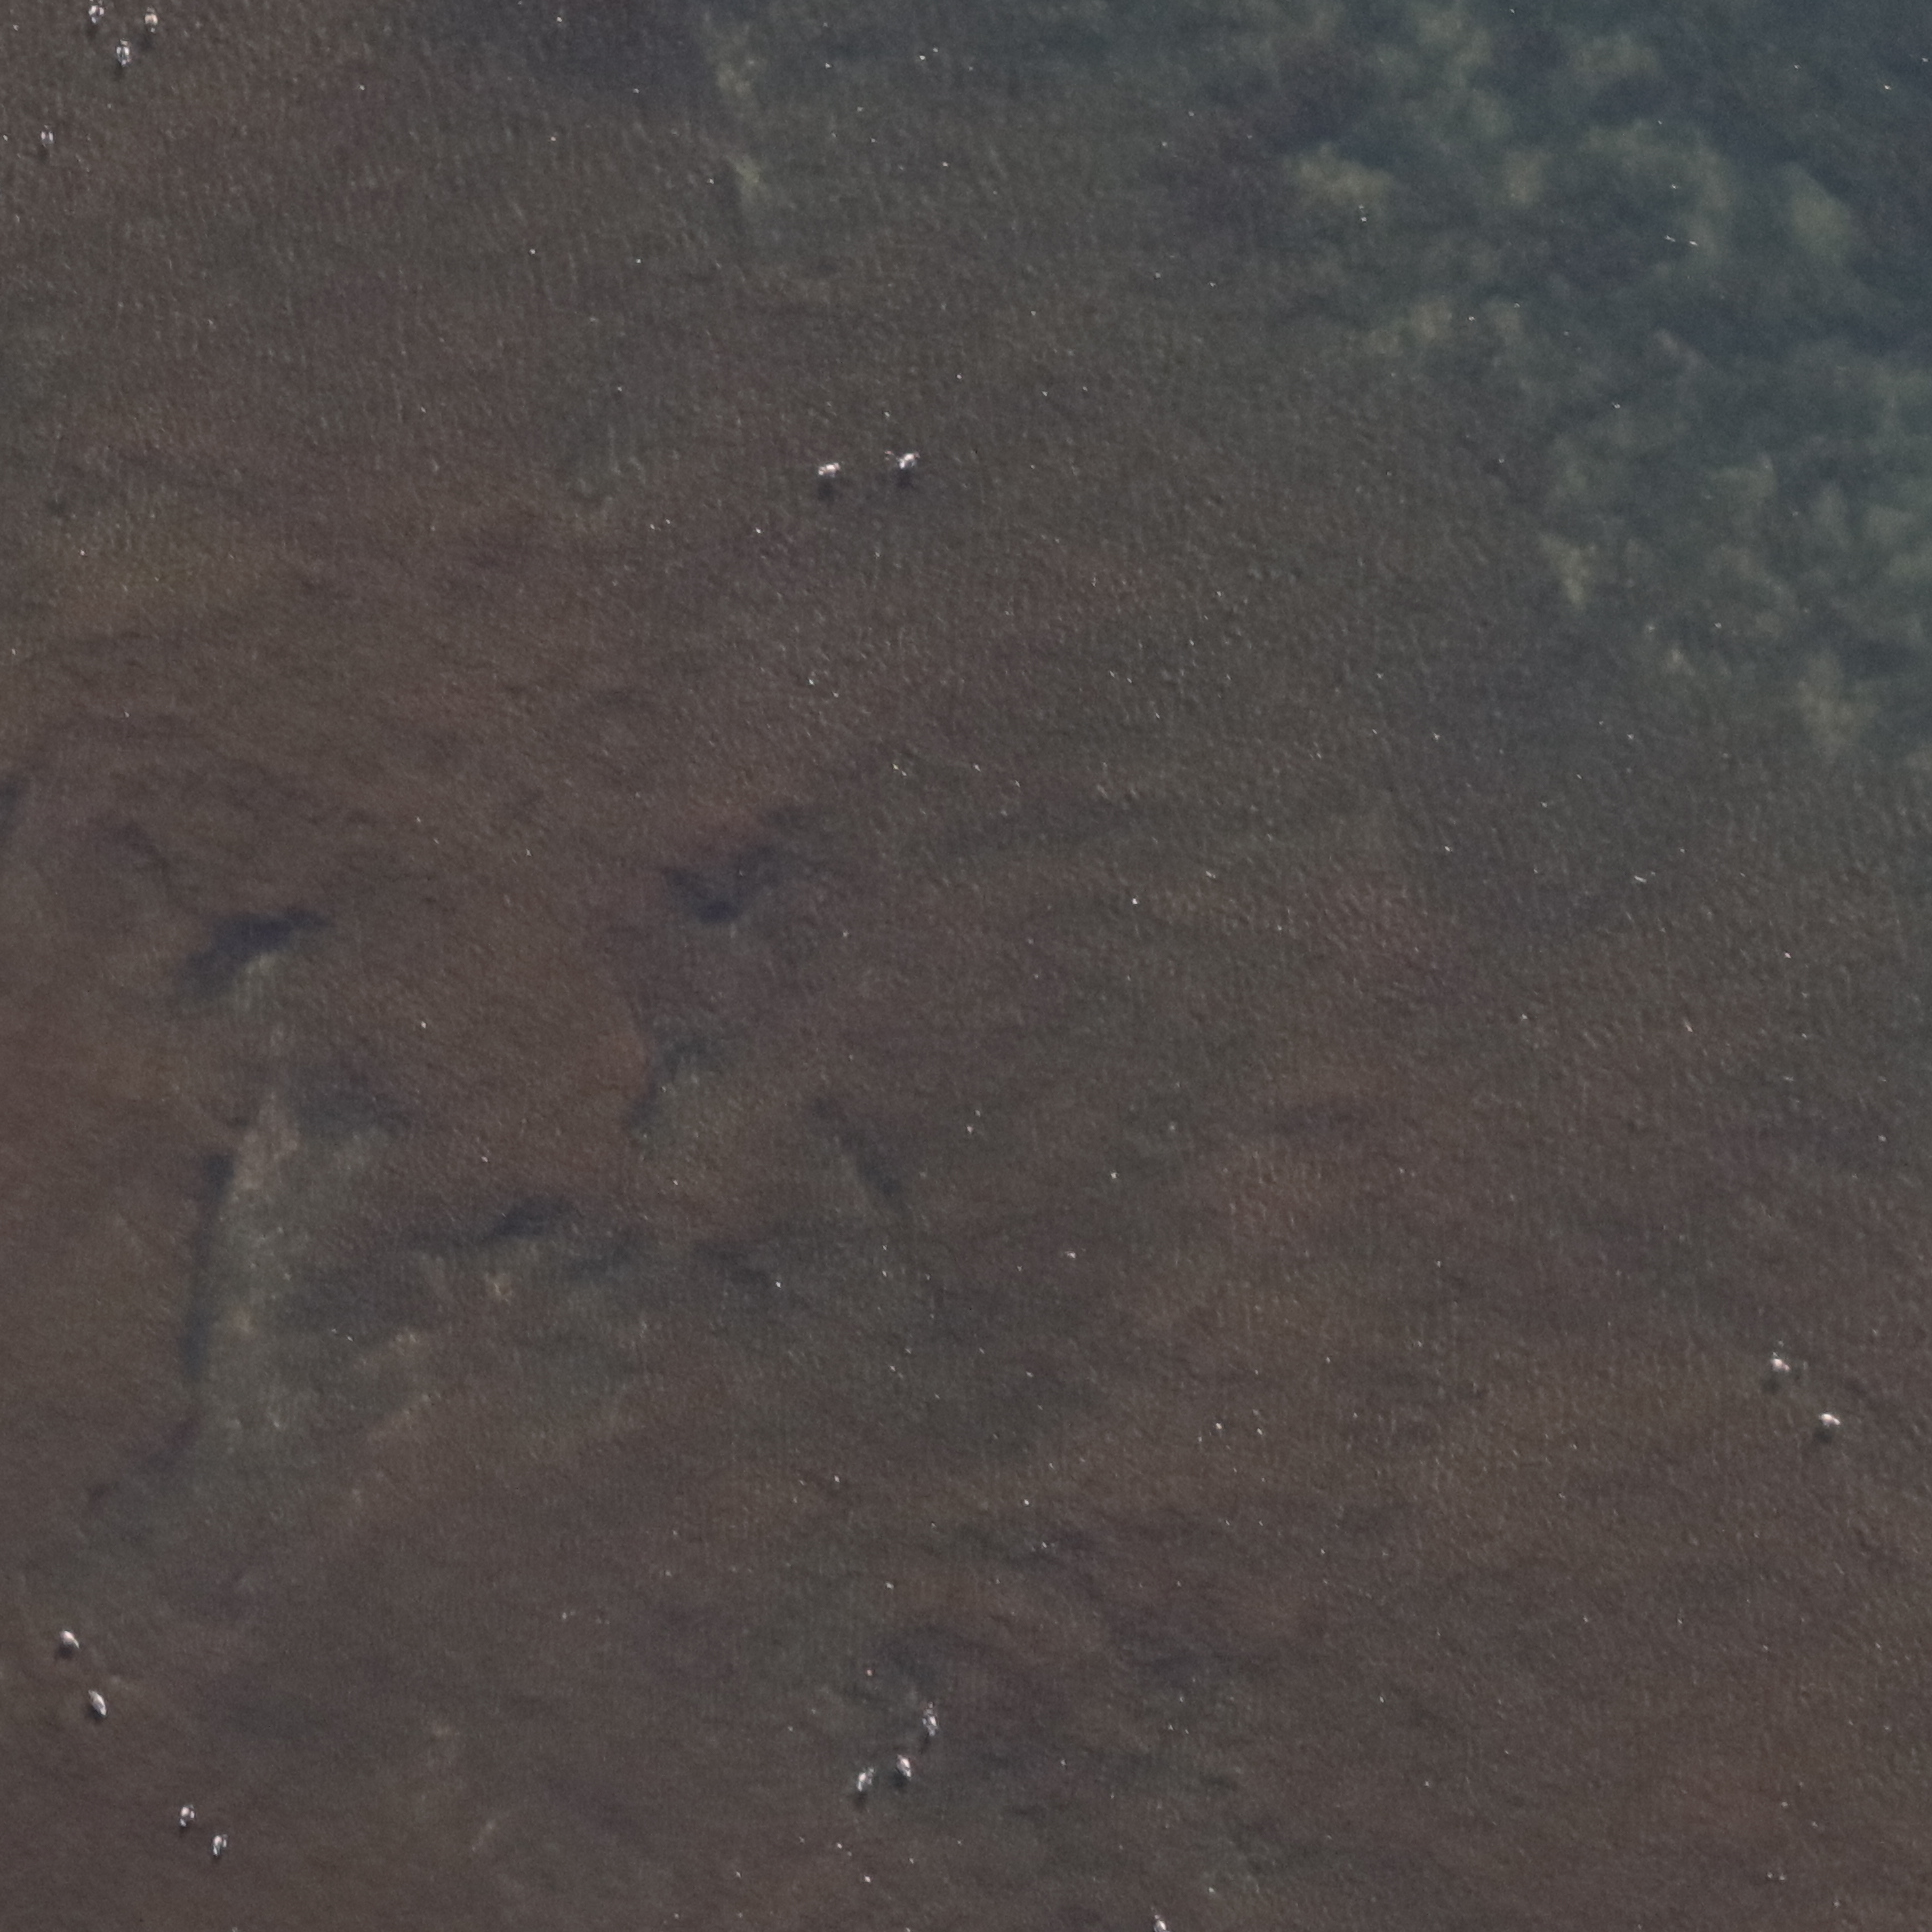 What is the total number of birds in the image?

16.